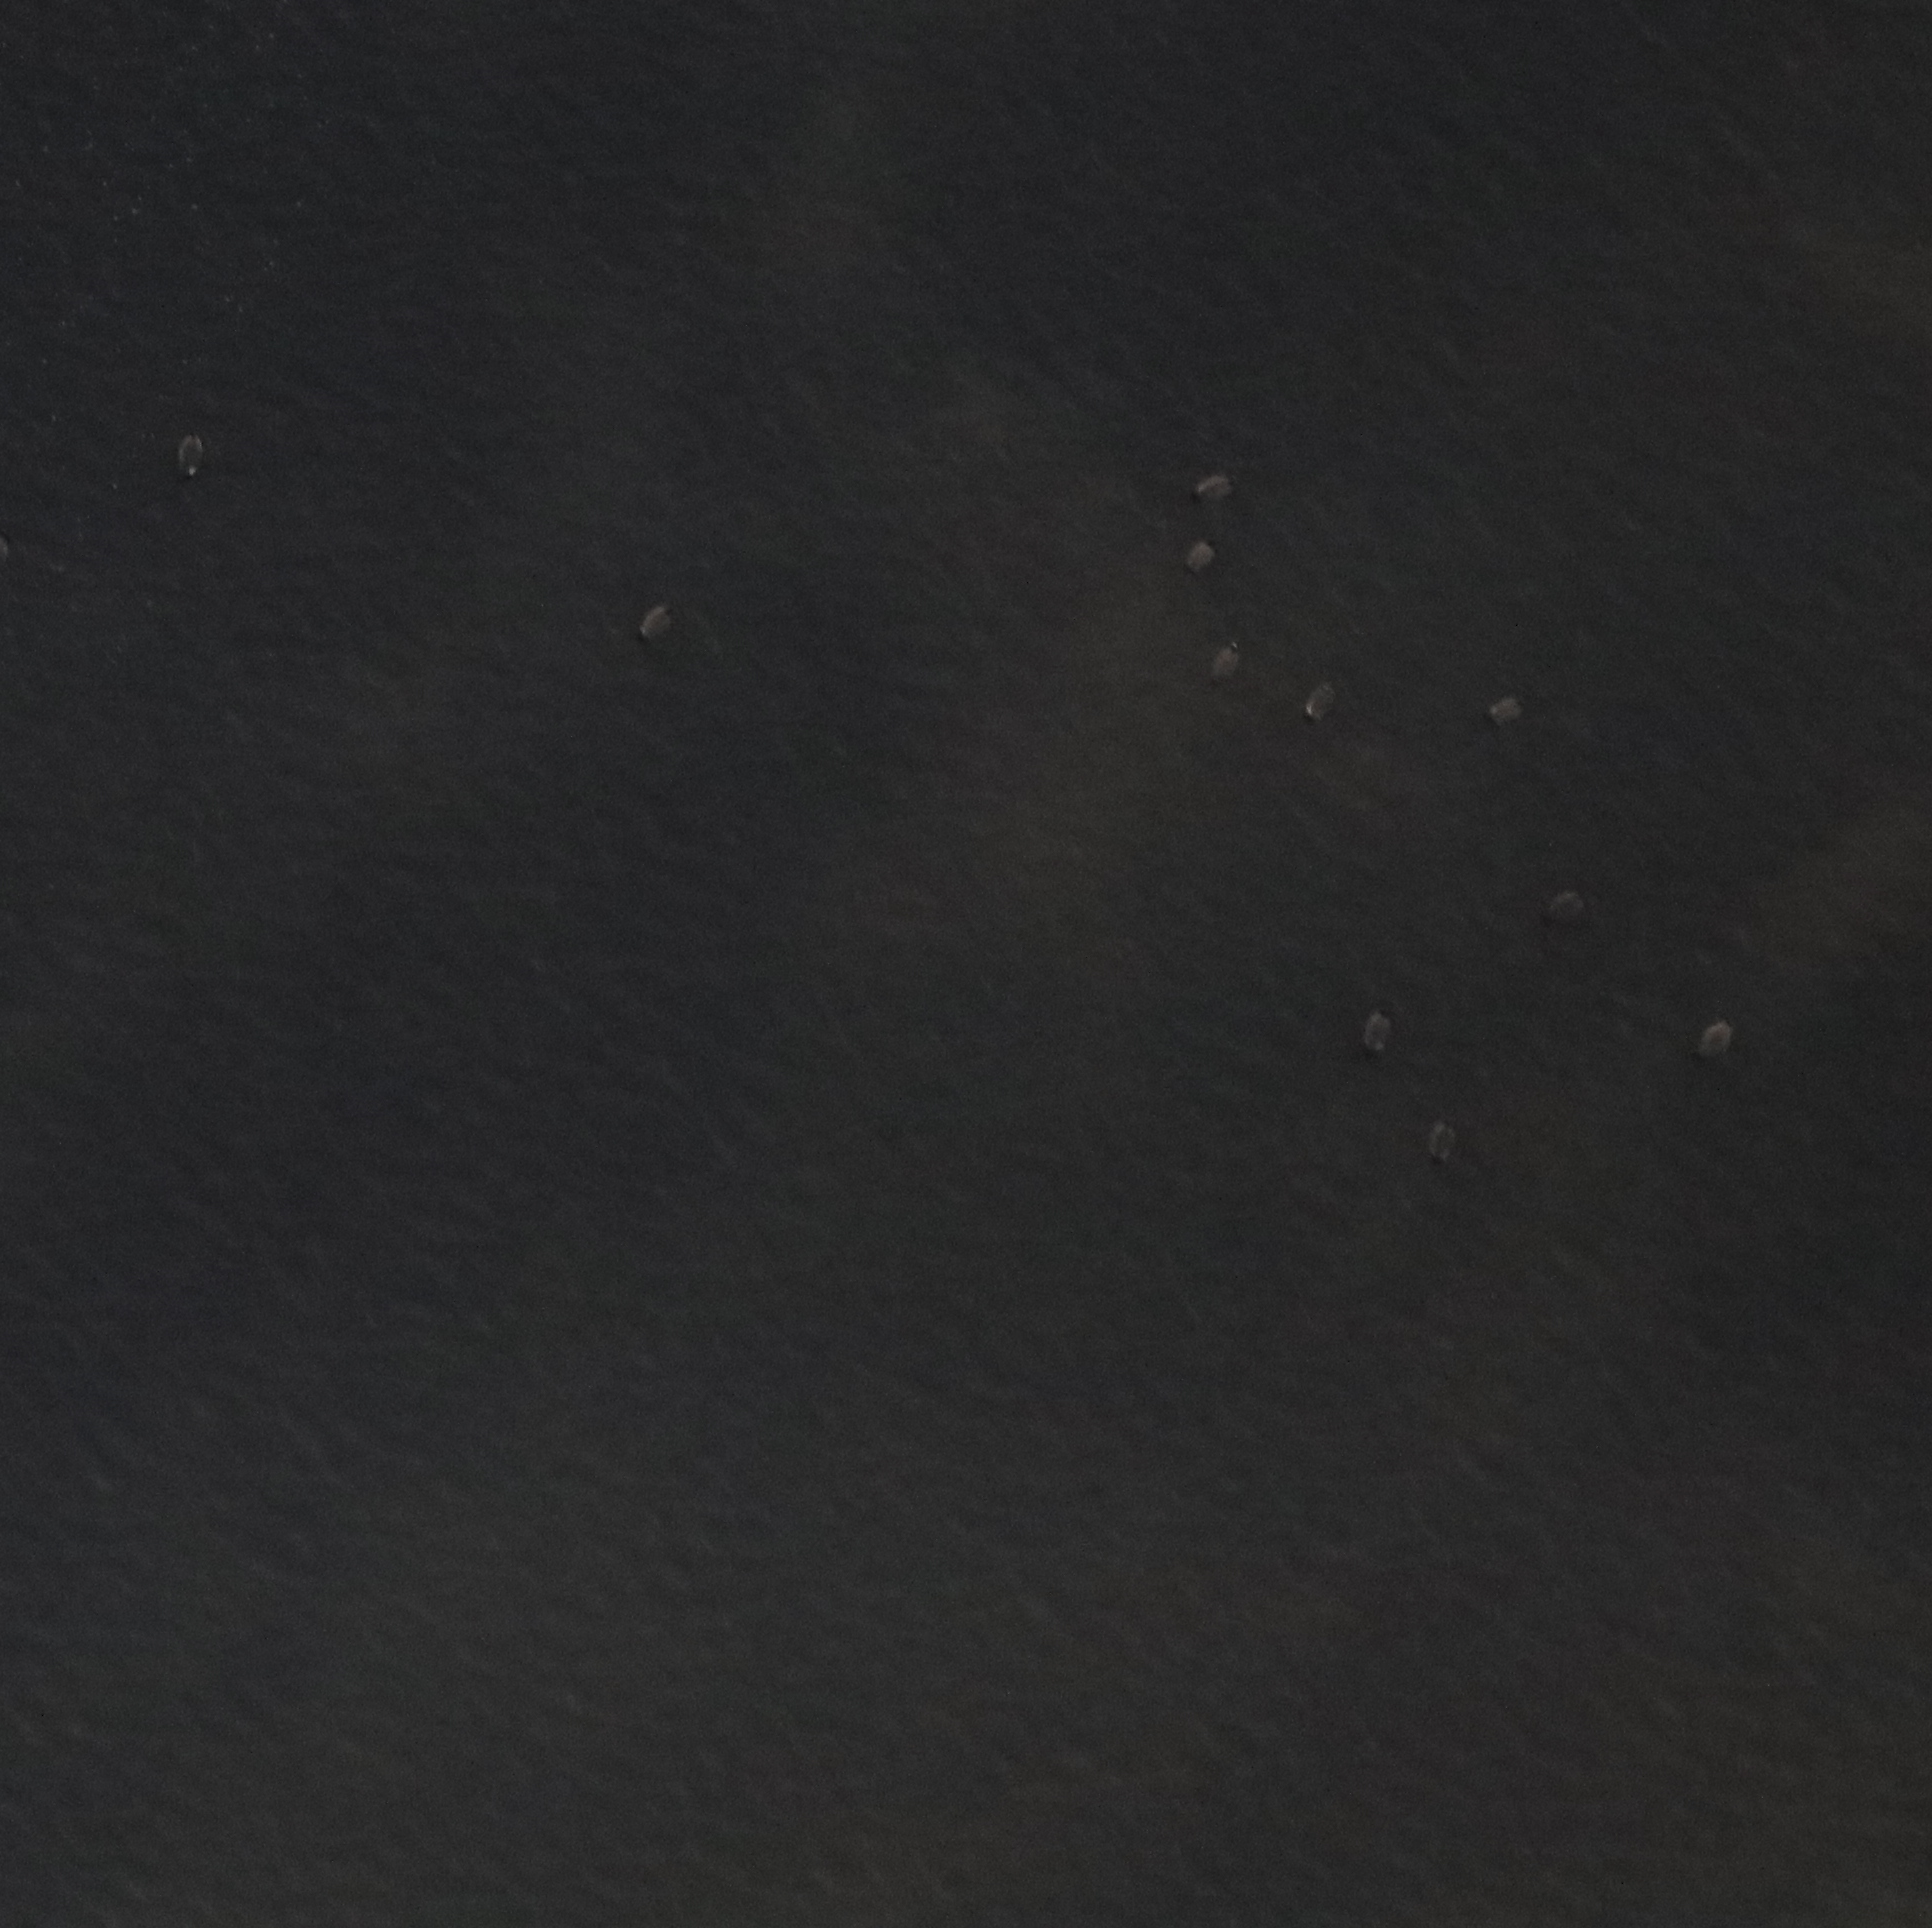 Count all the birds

11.